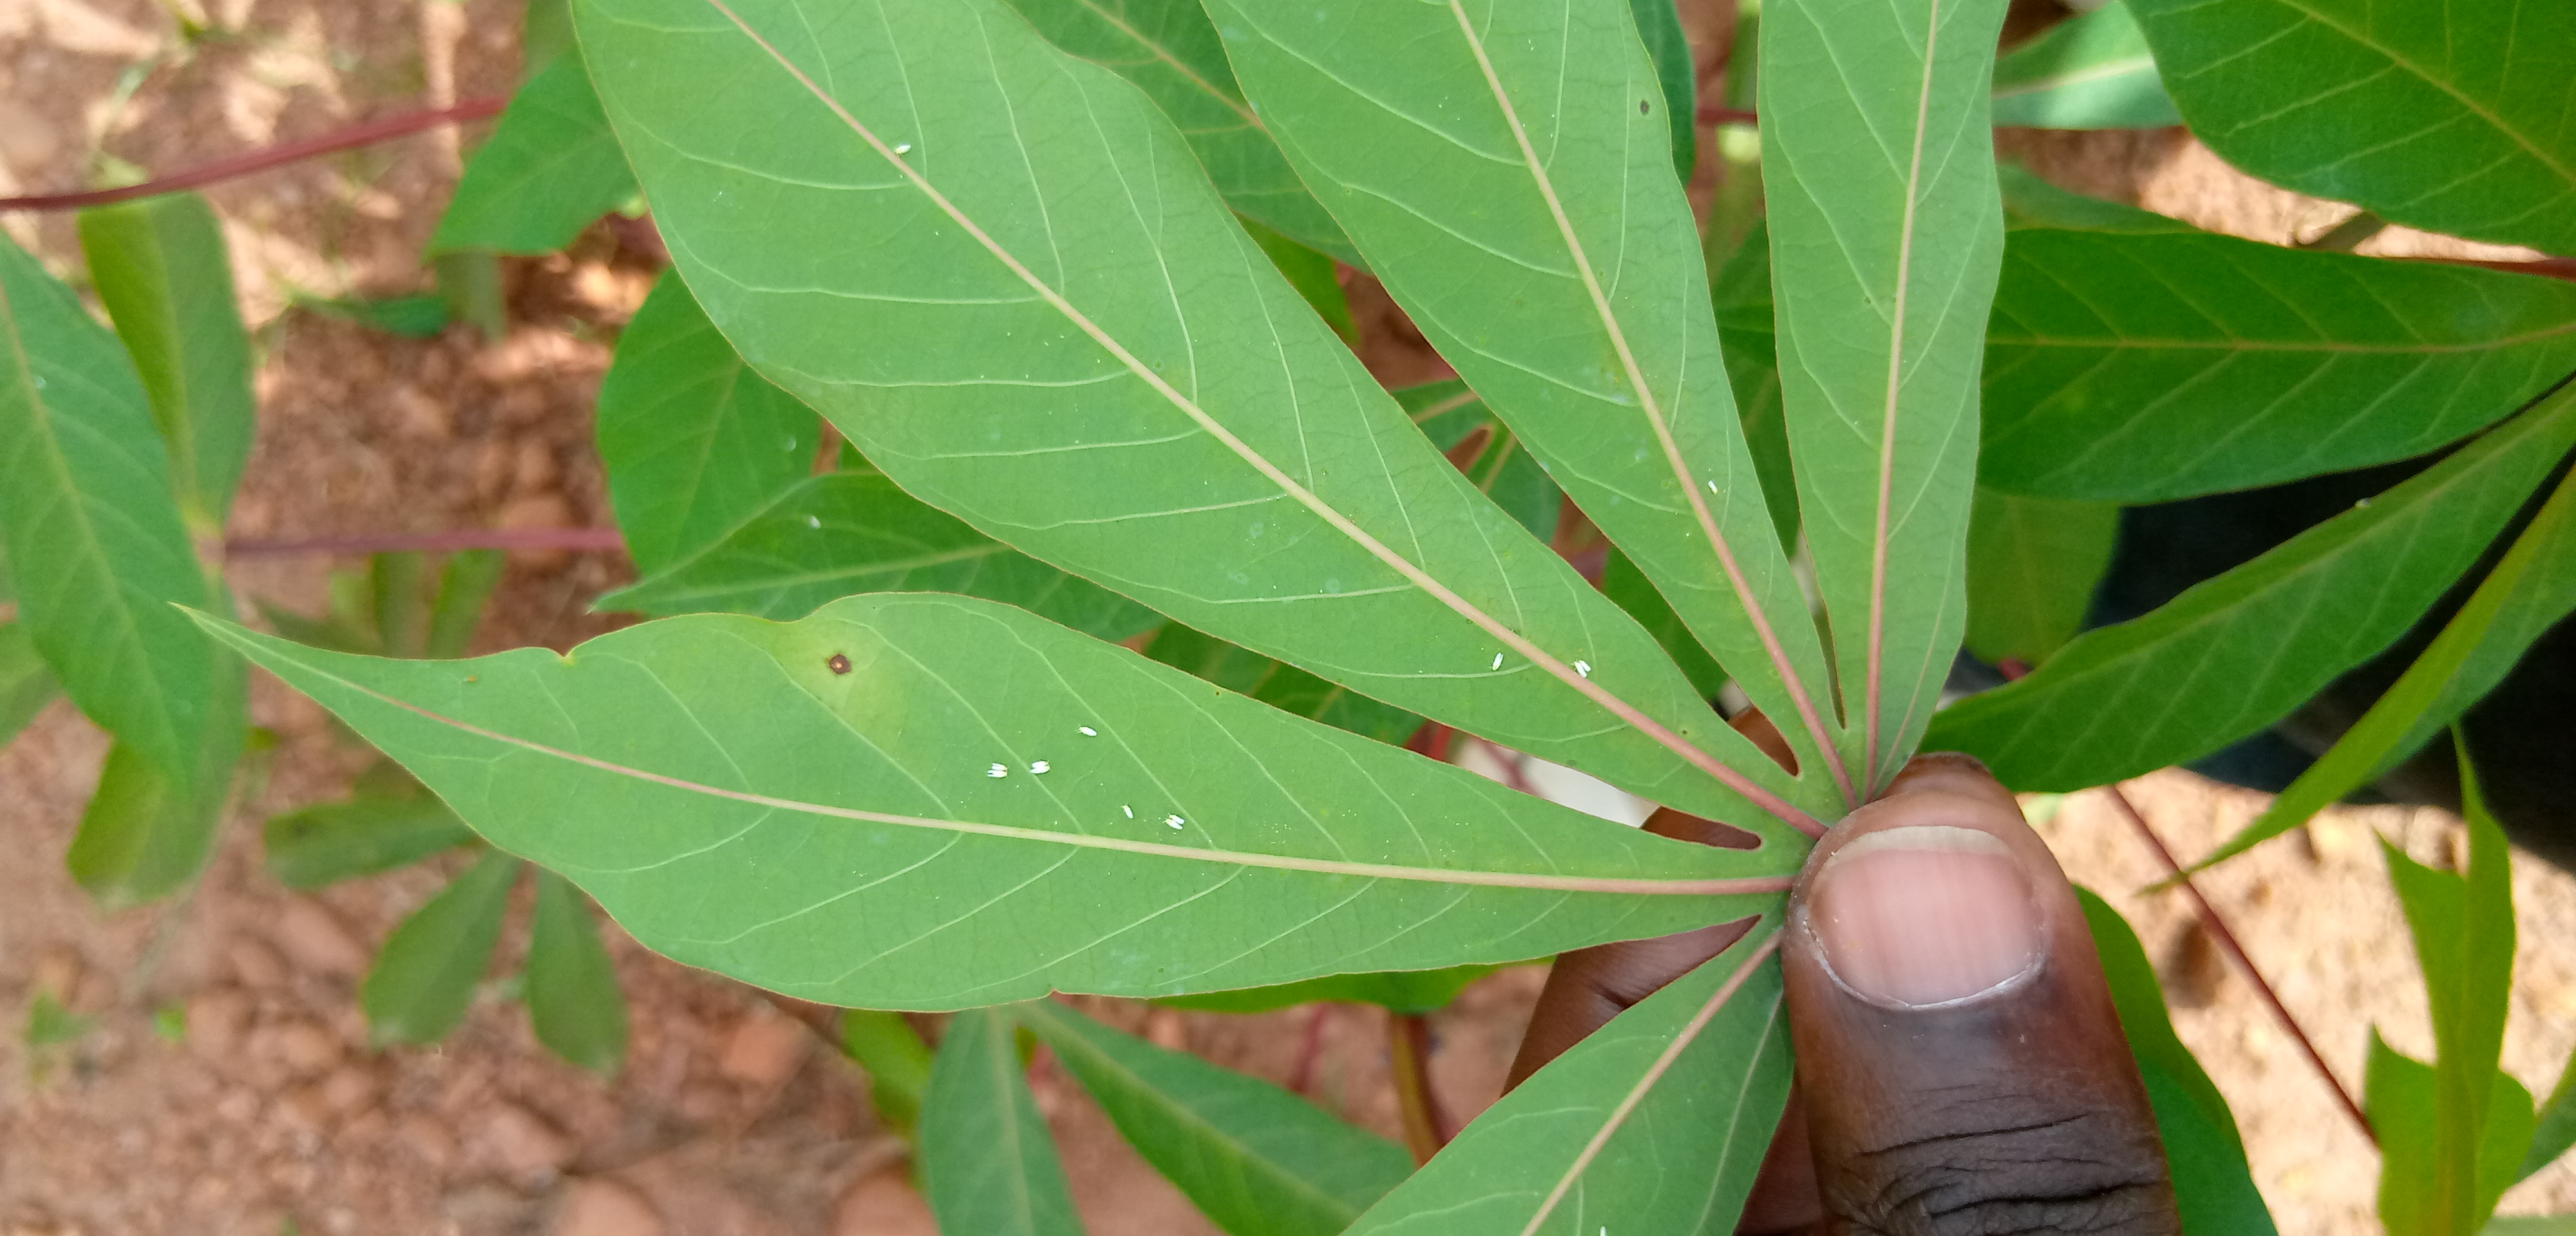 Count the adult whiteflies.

13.